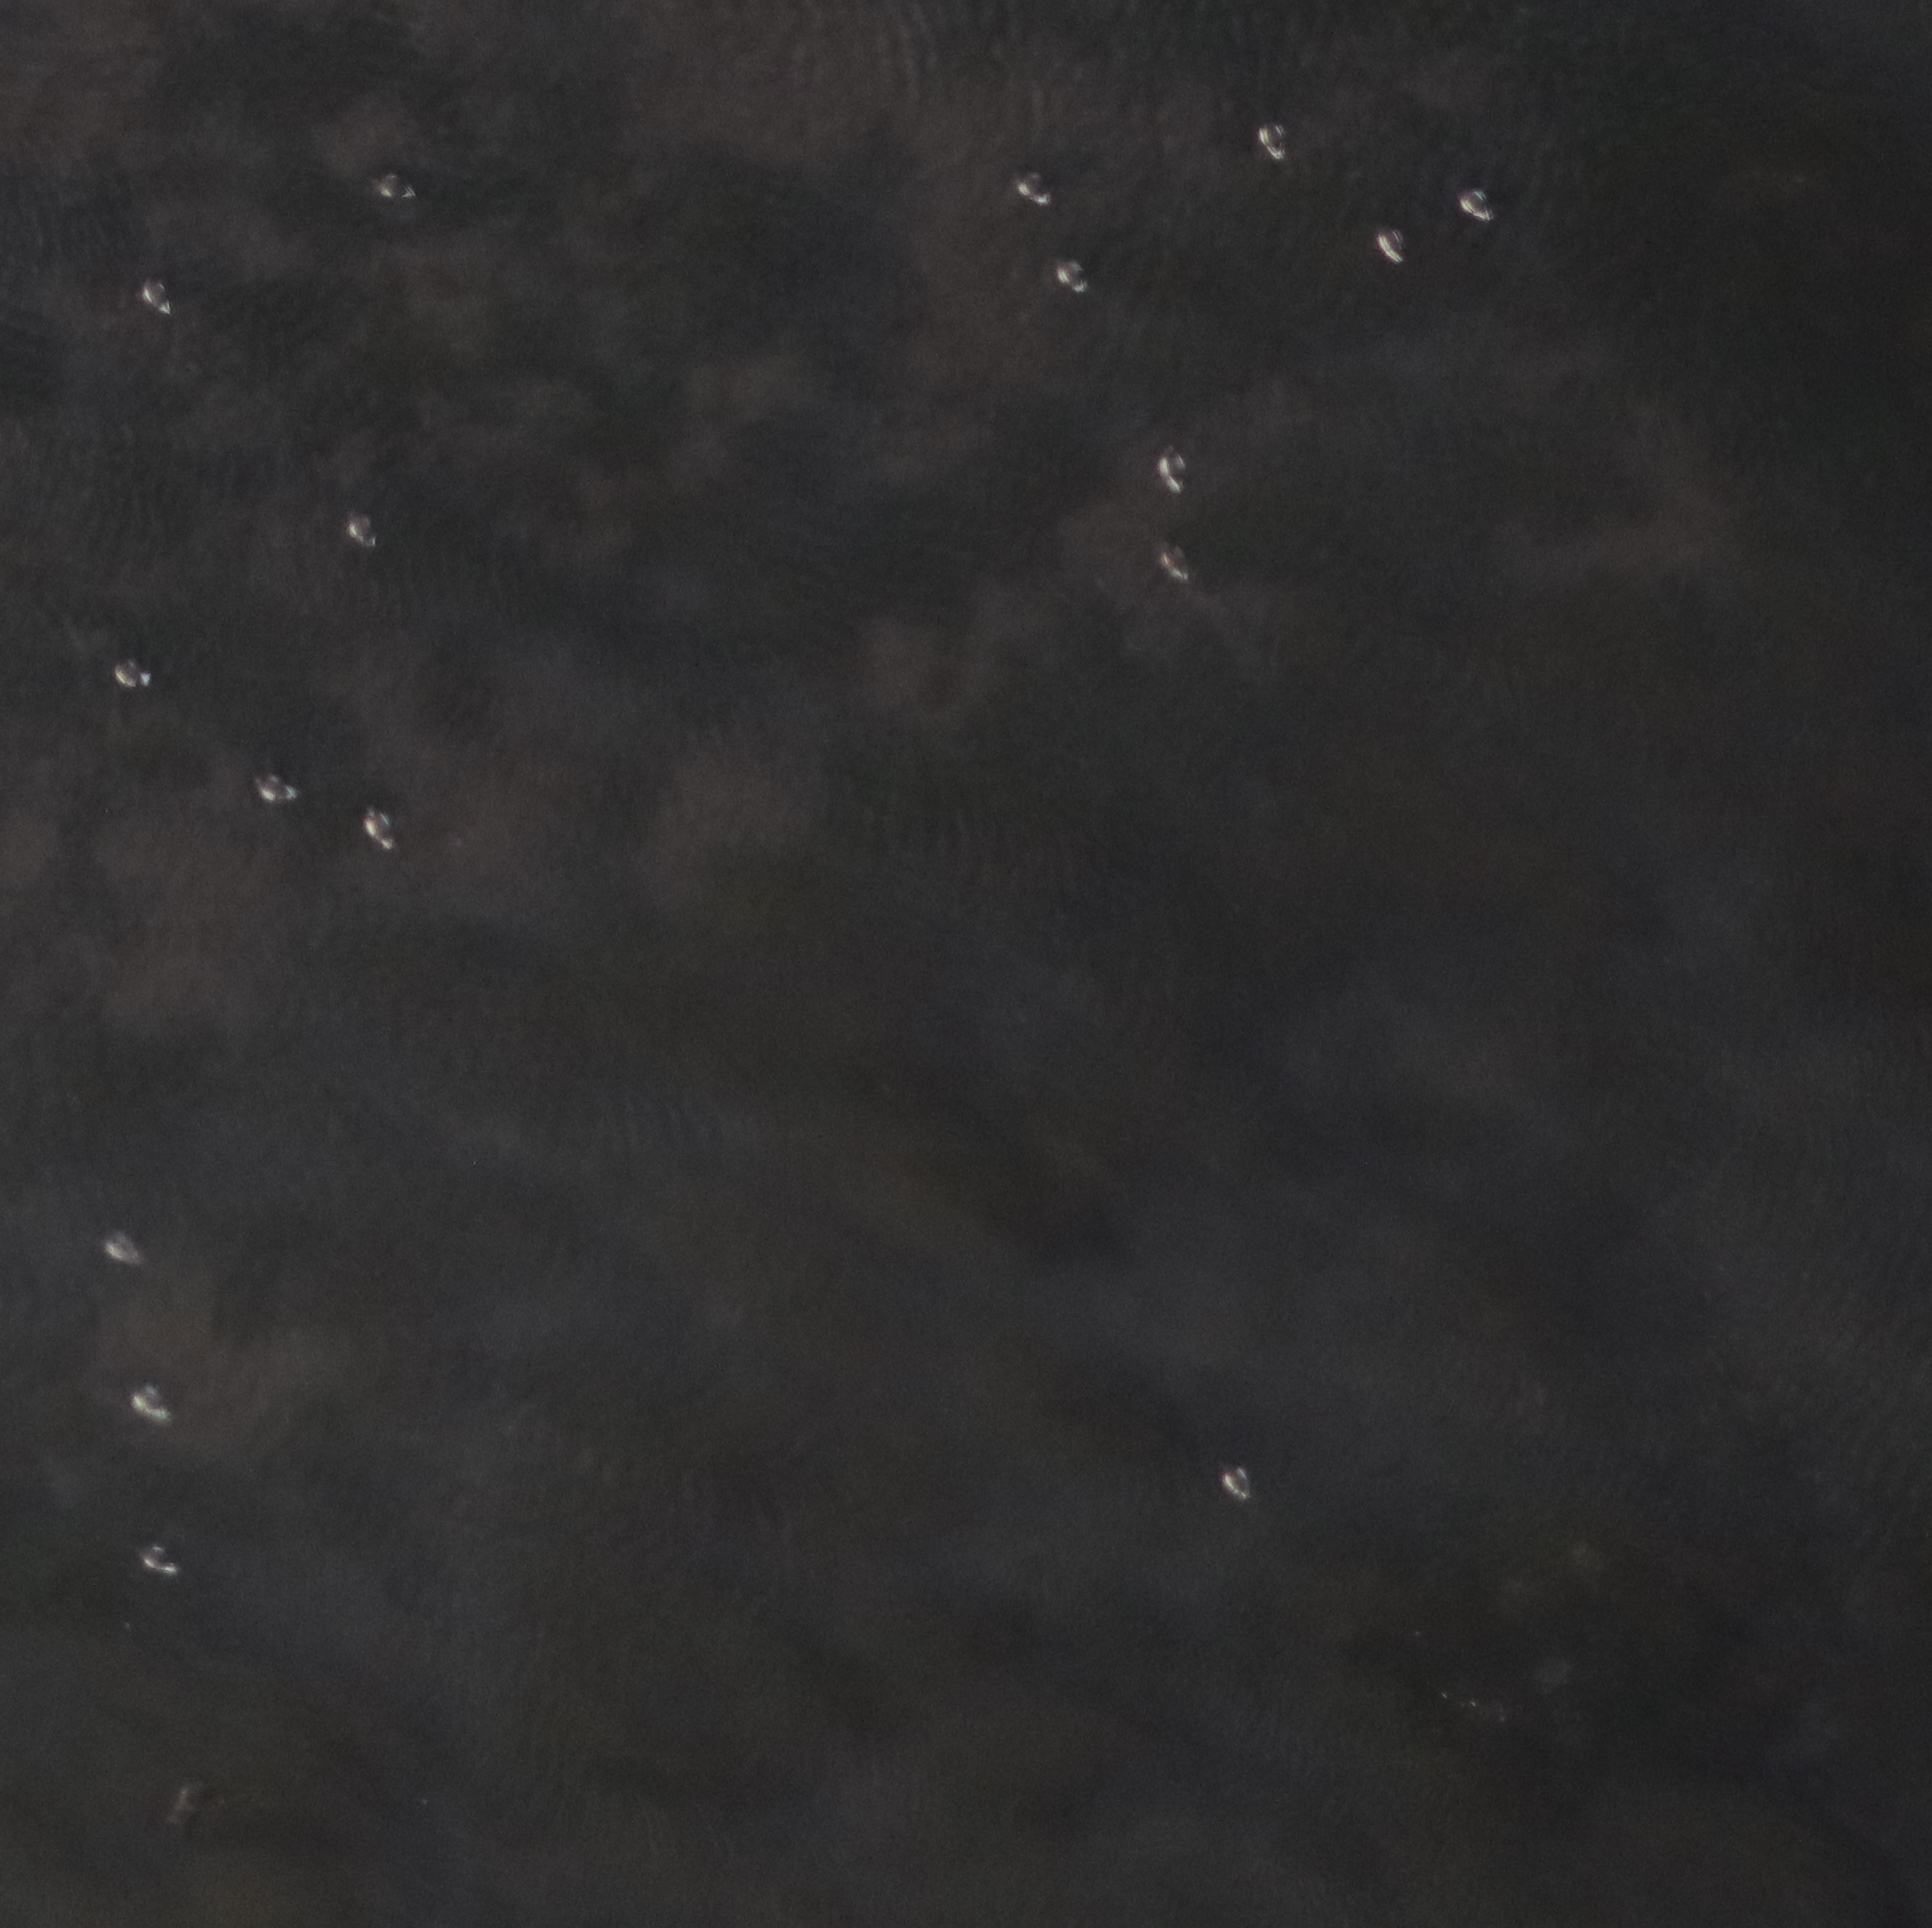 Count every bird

17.